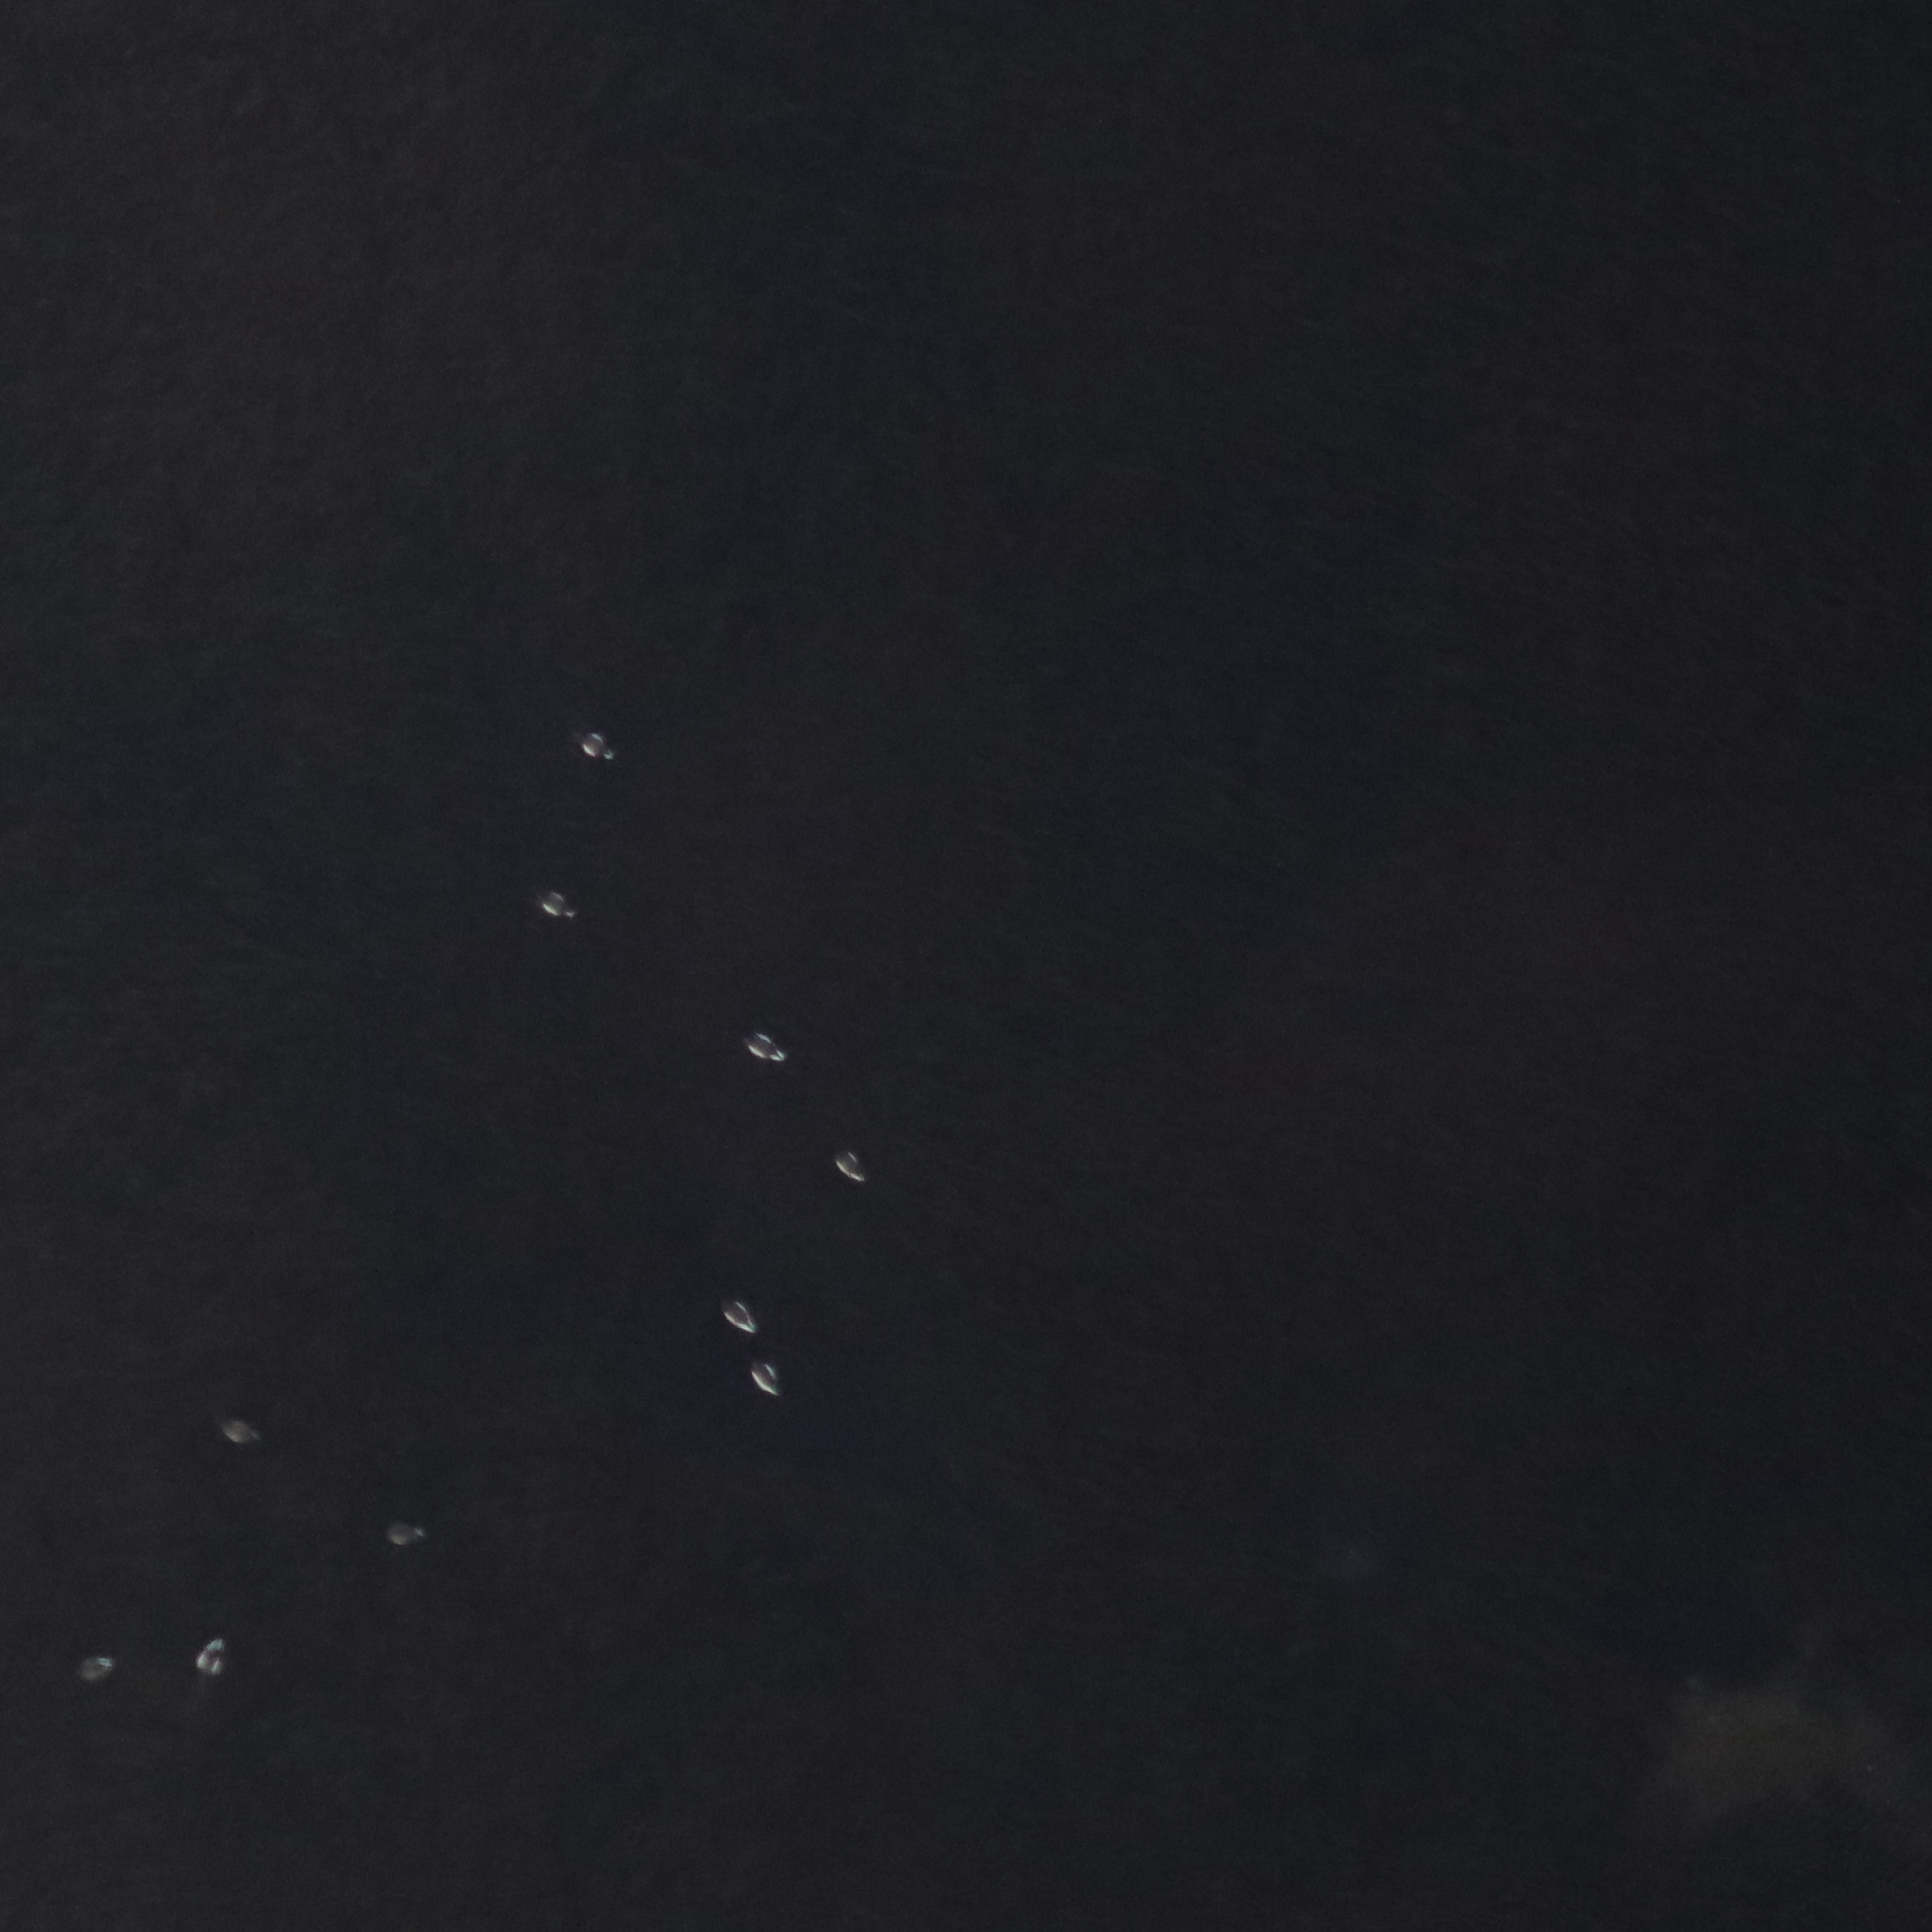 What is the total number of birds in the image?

10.